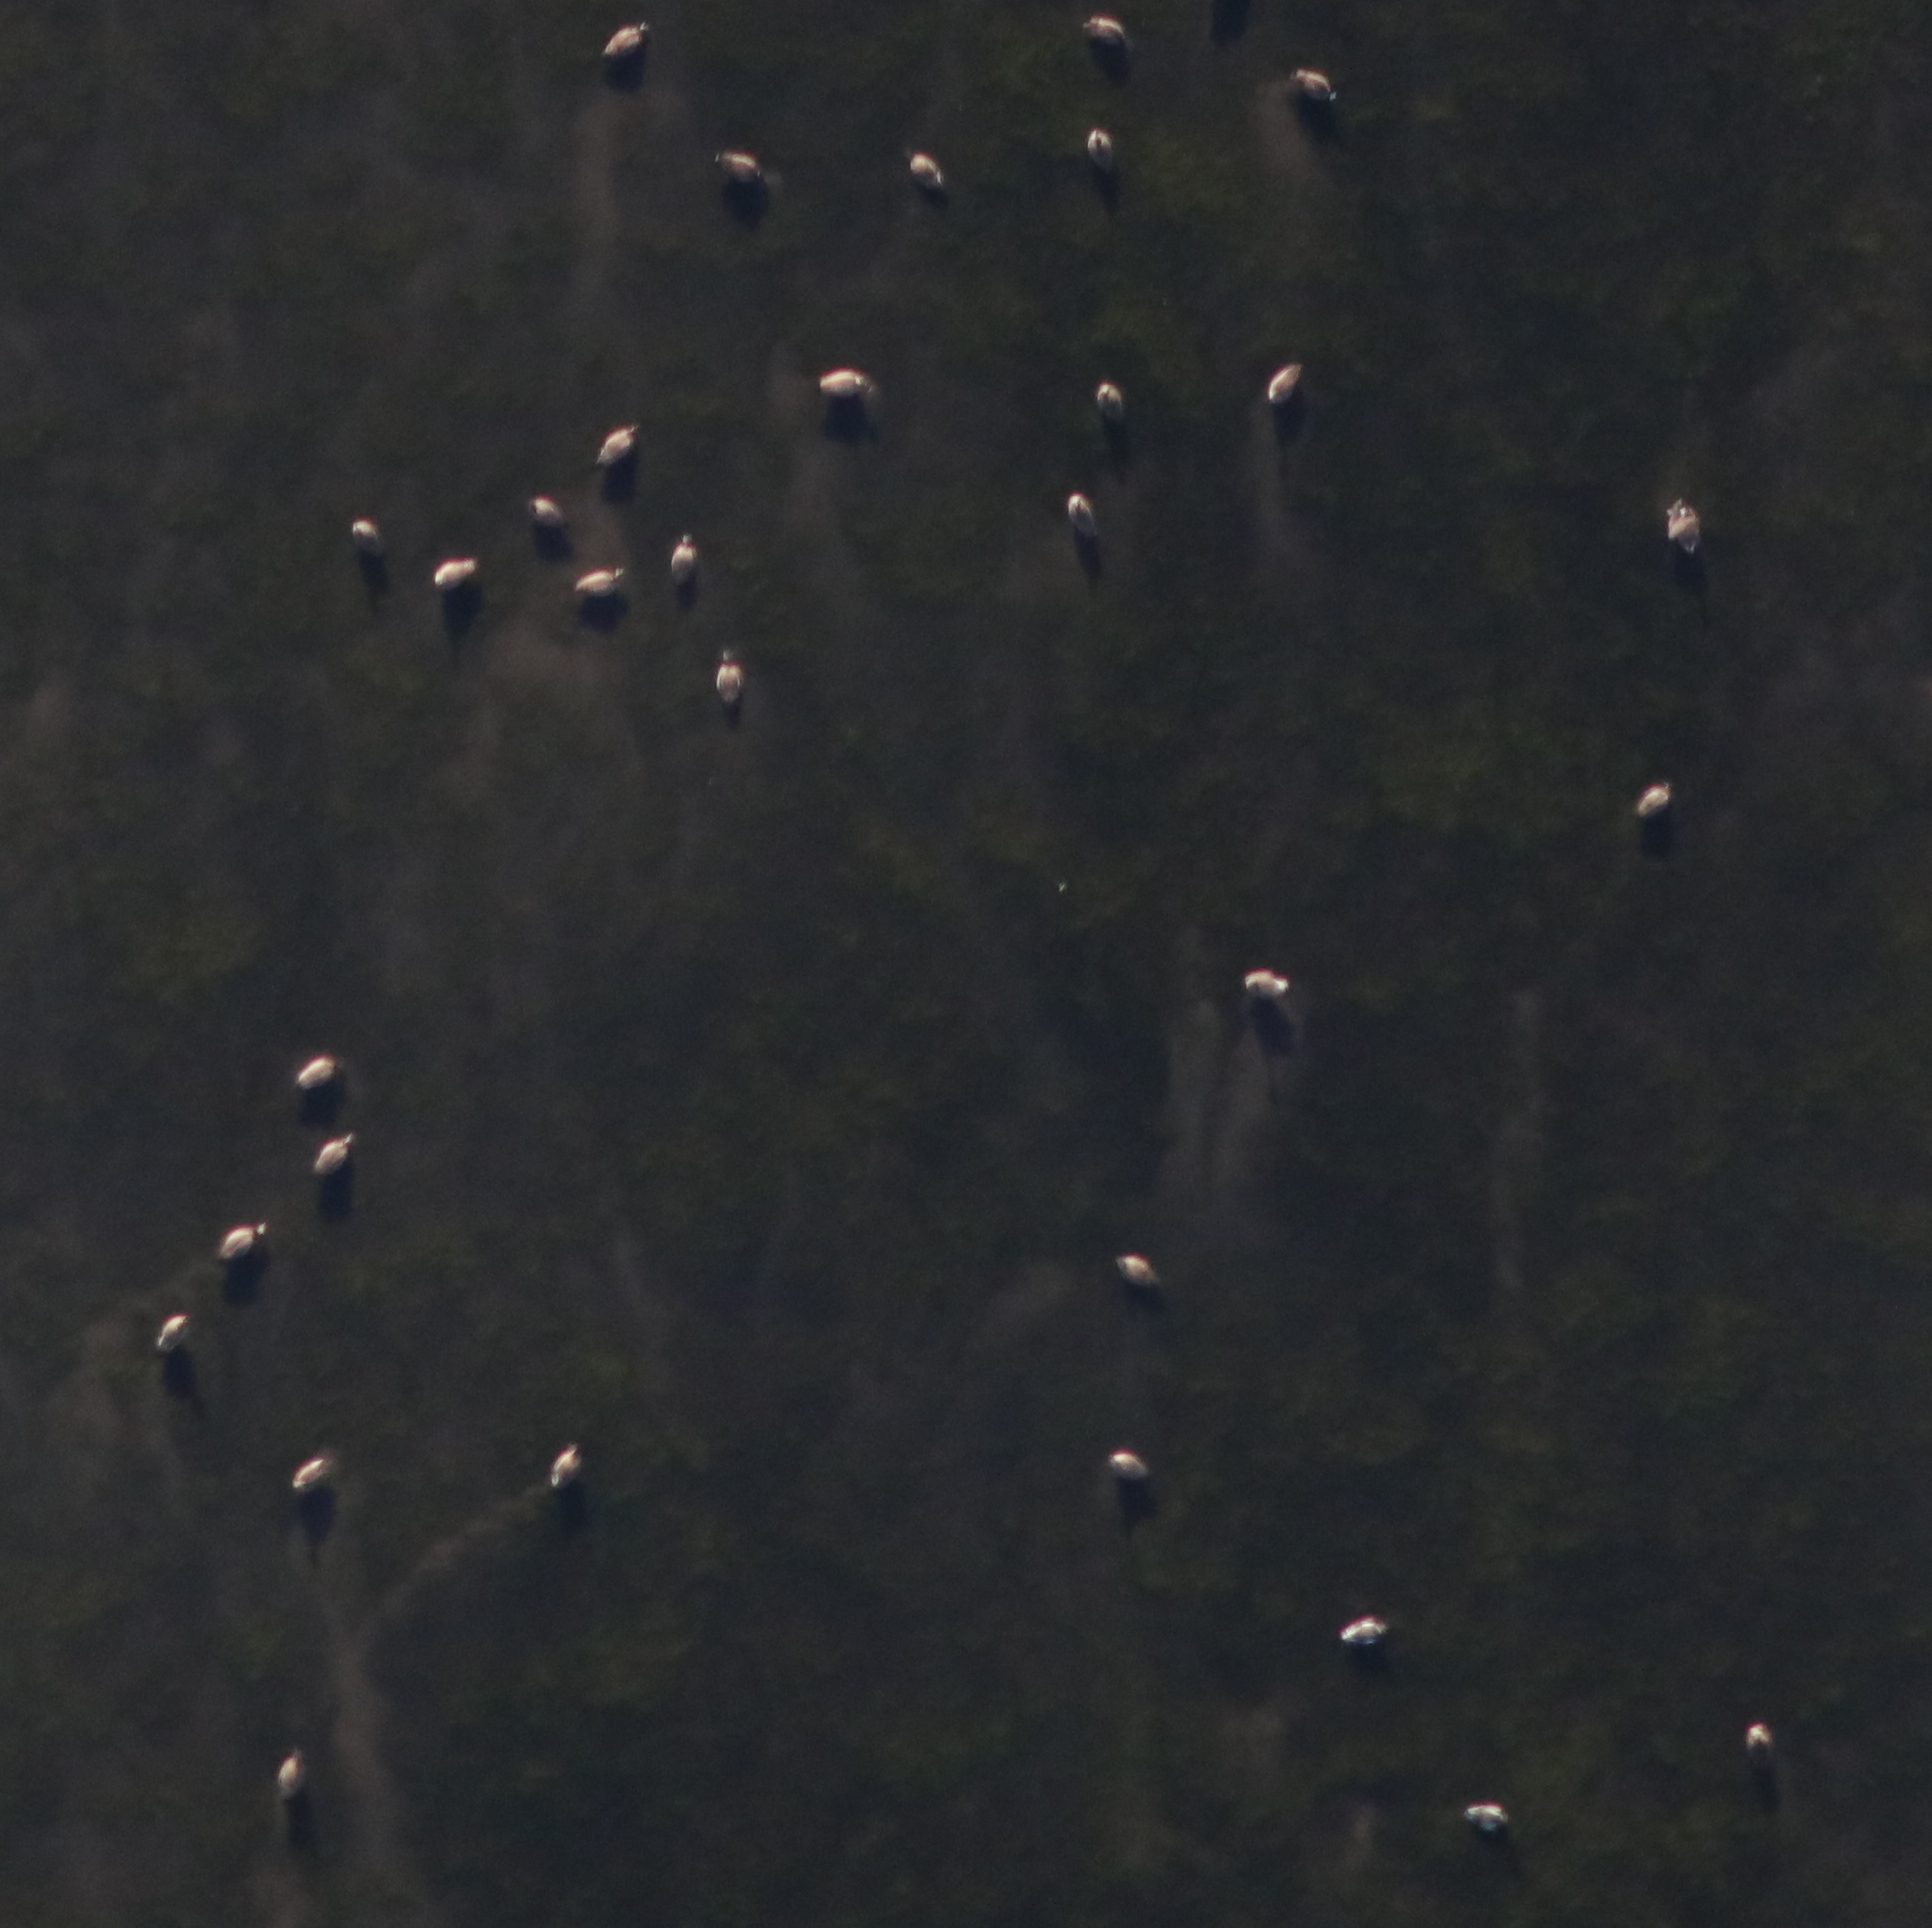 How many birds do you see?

32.